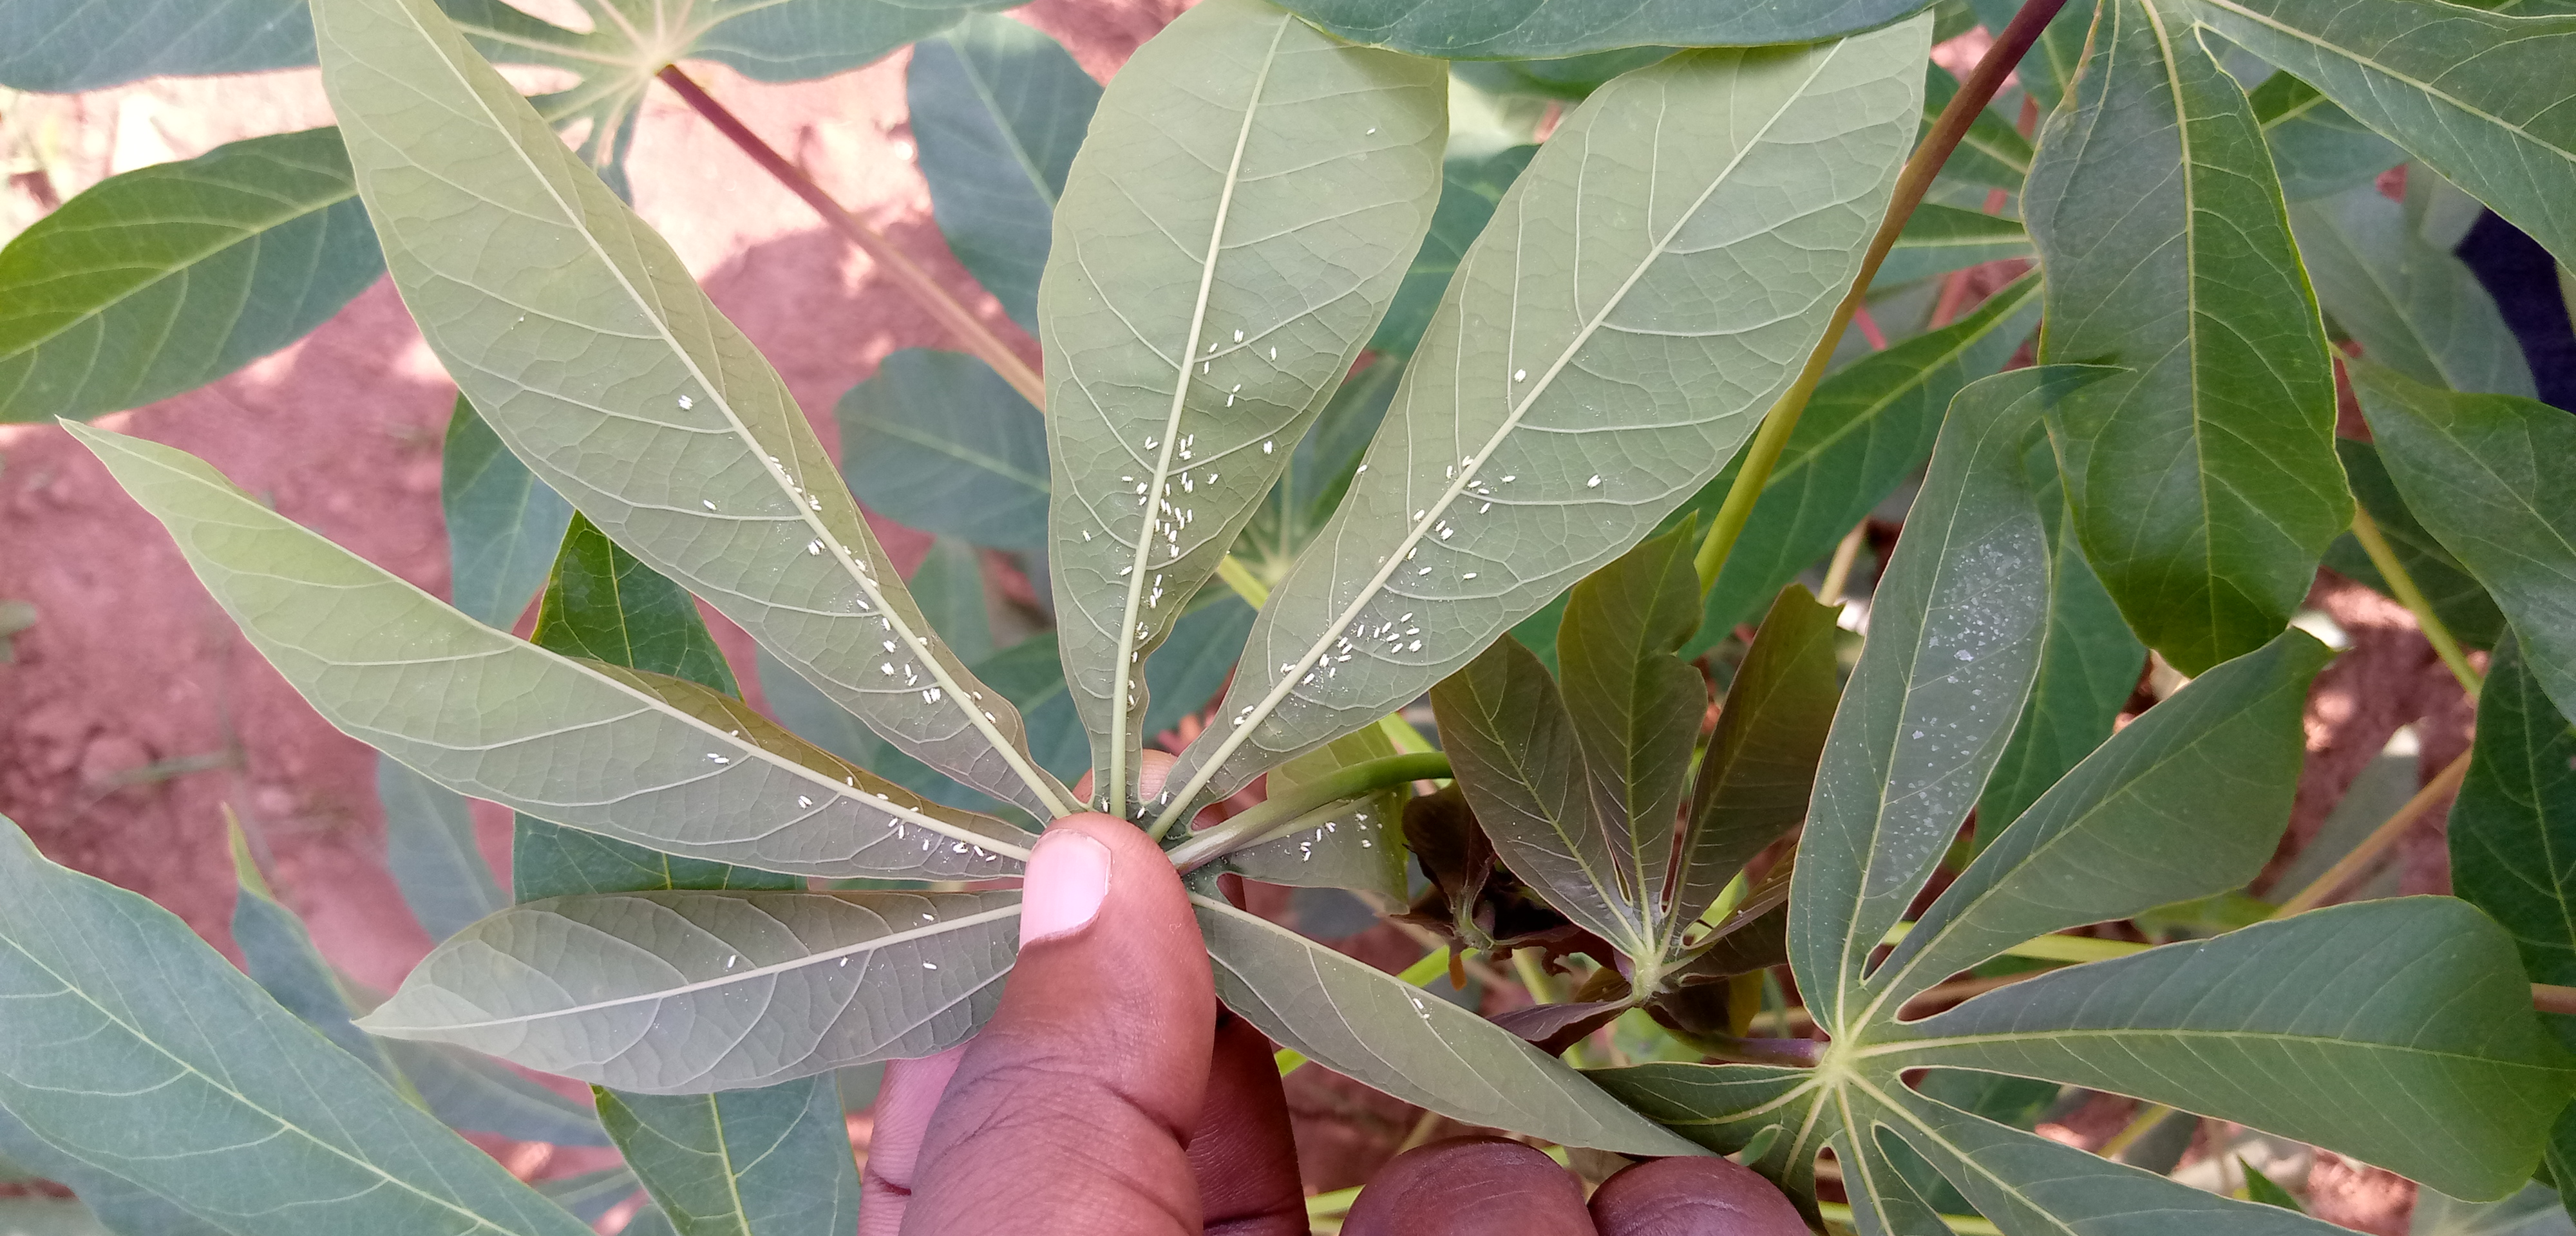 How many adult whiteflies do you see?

149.